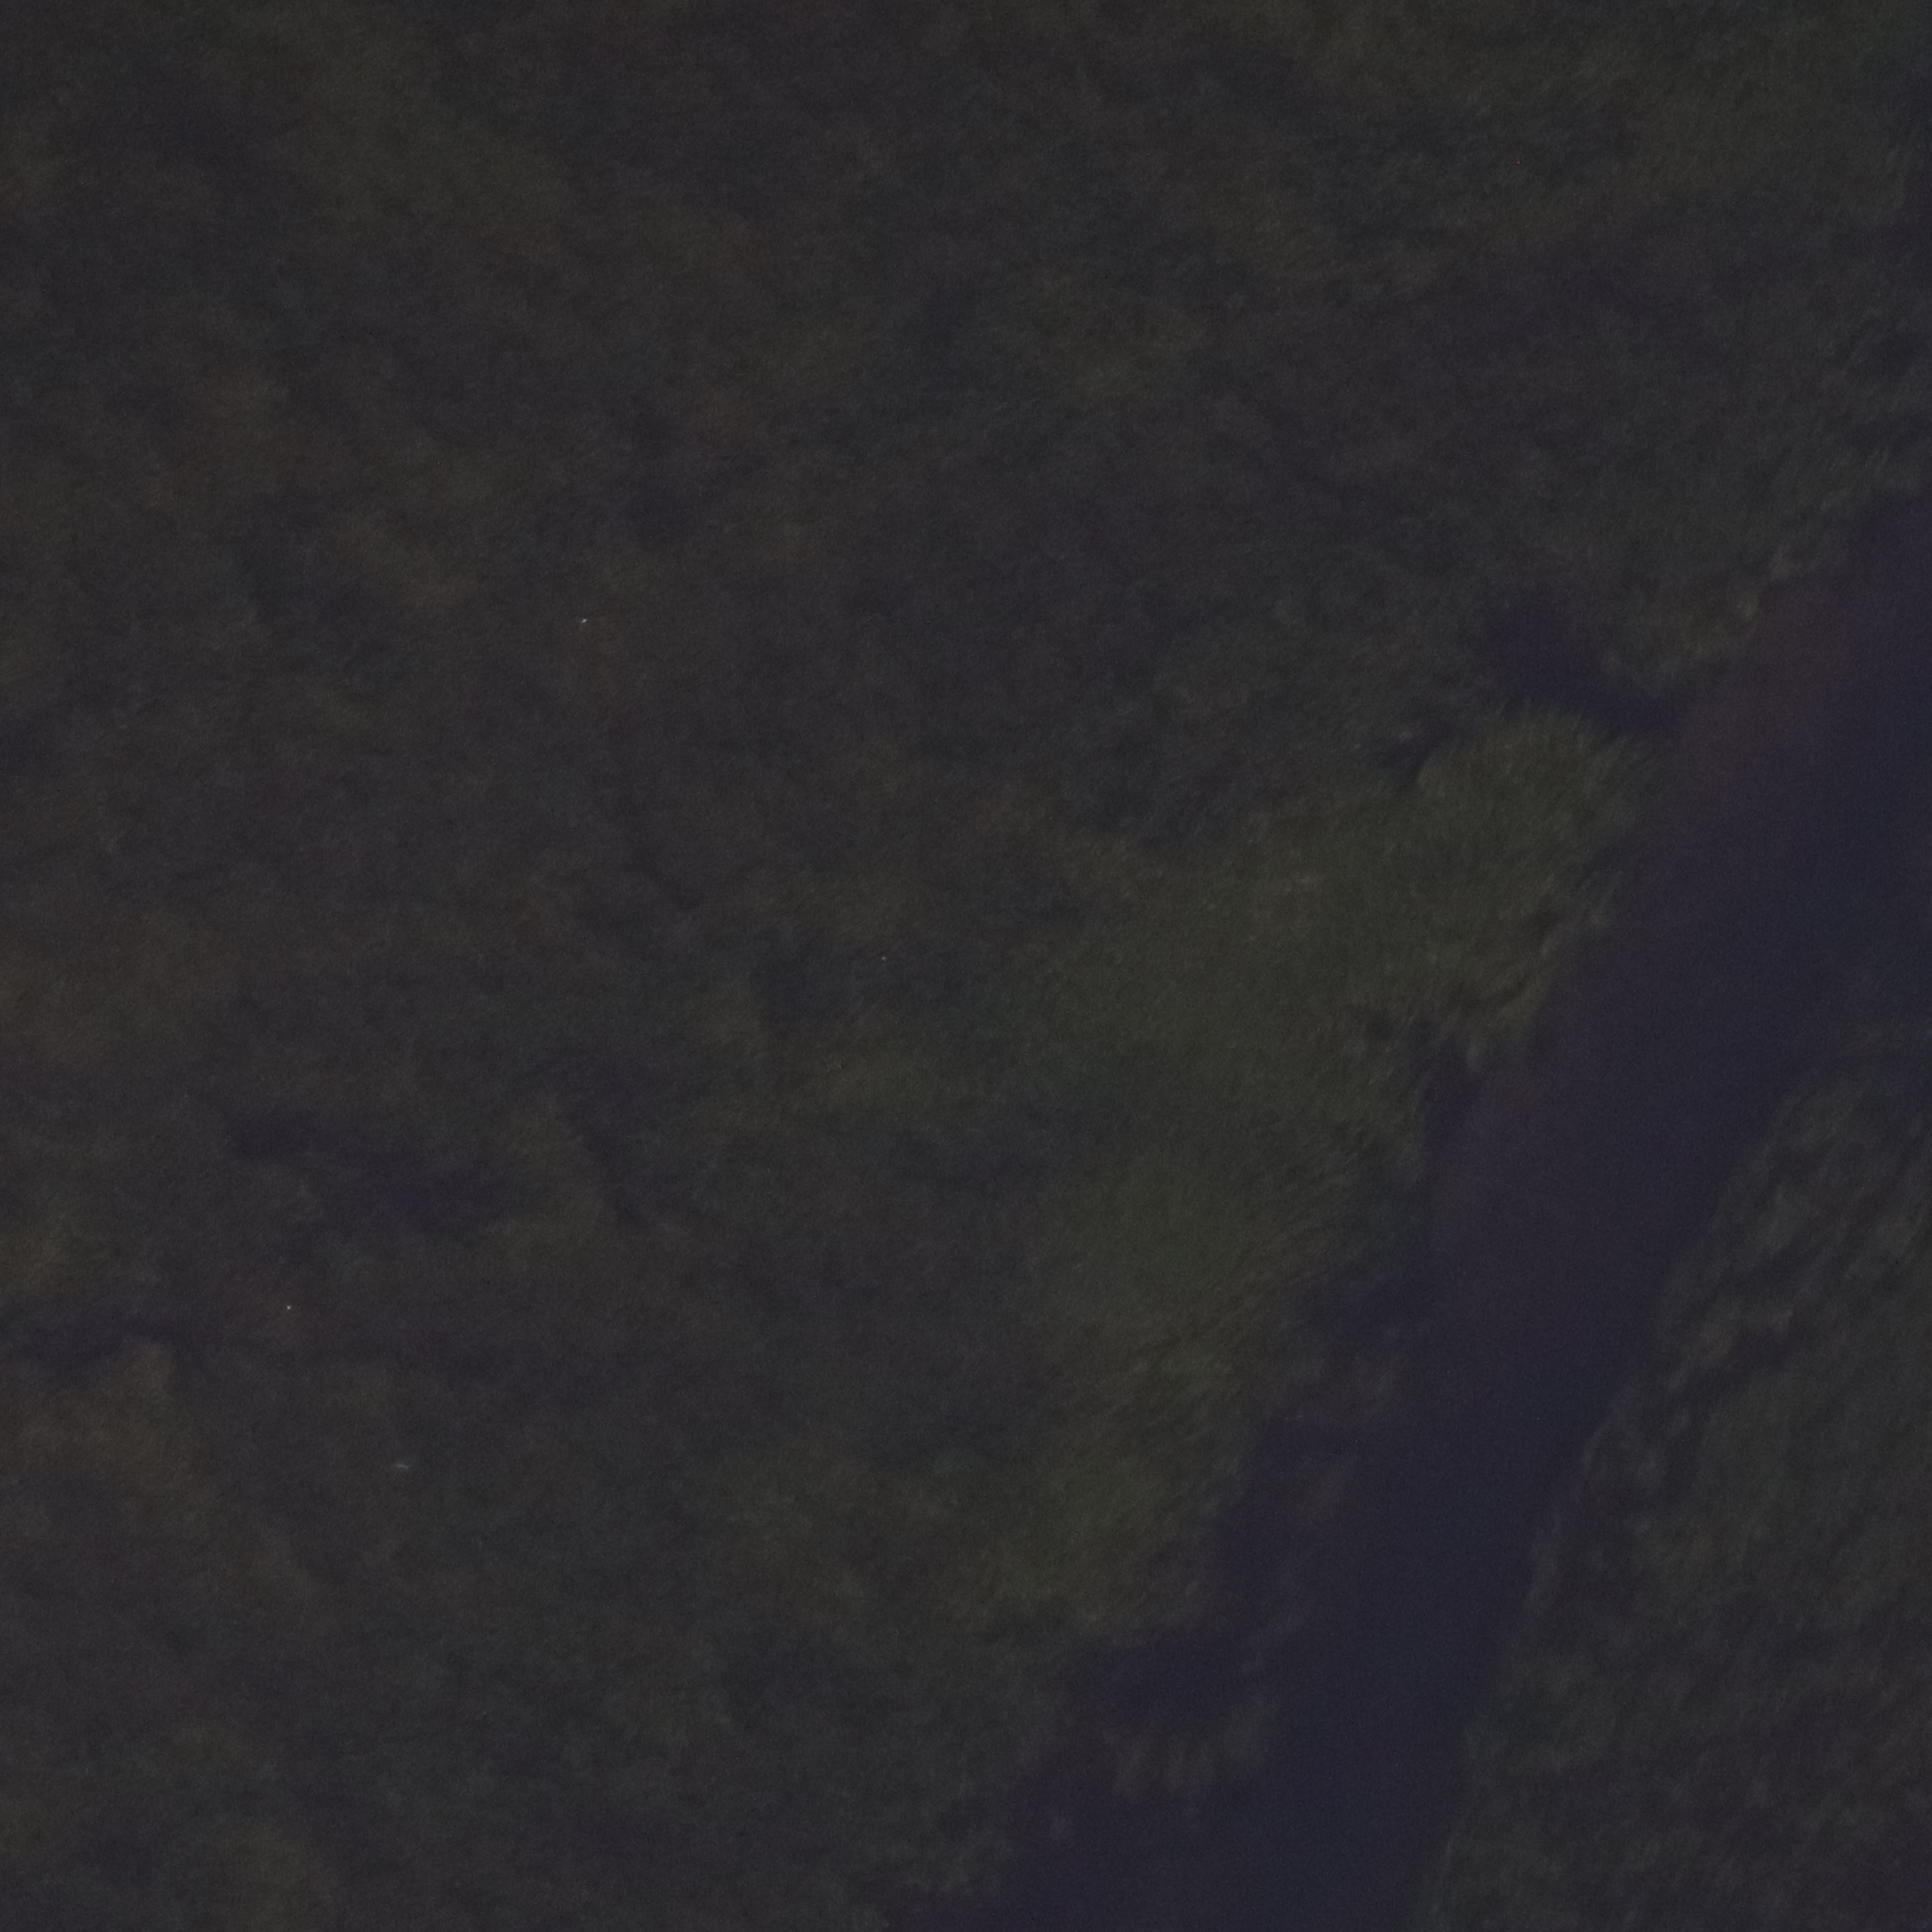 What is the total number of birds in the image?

0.